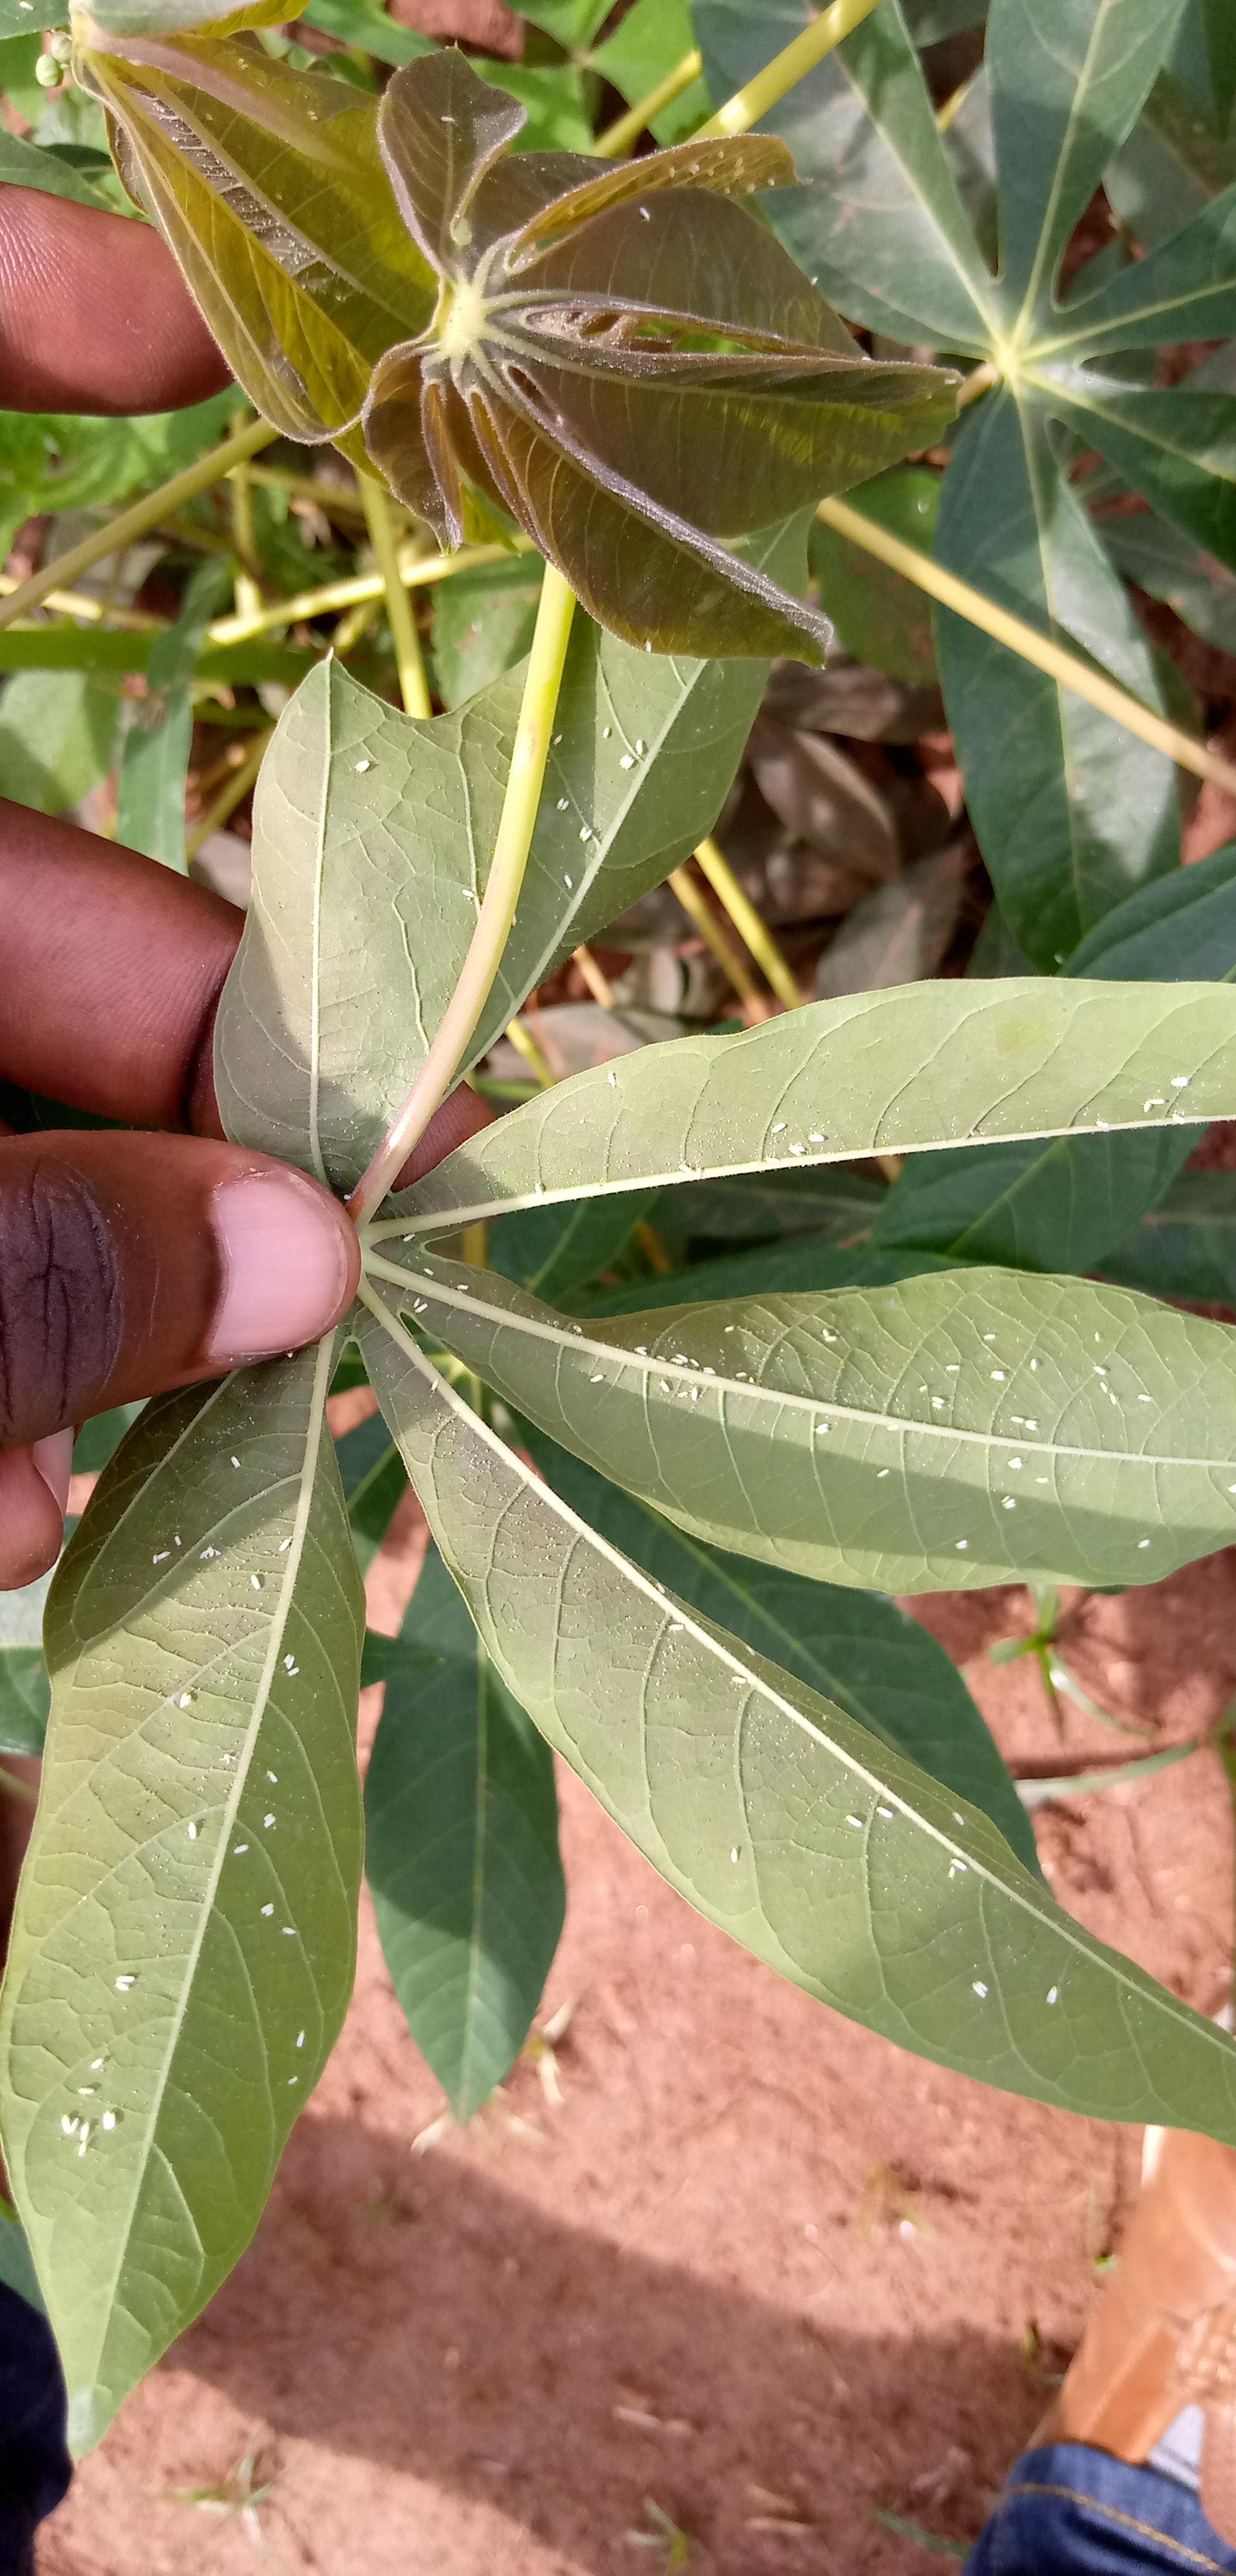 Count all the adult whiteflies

131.